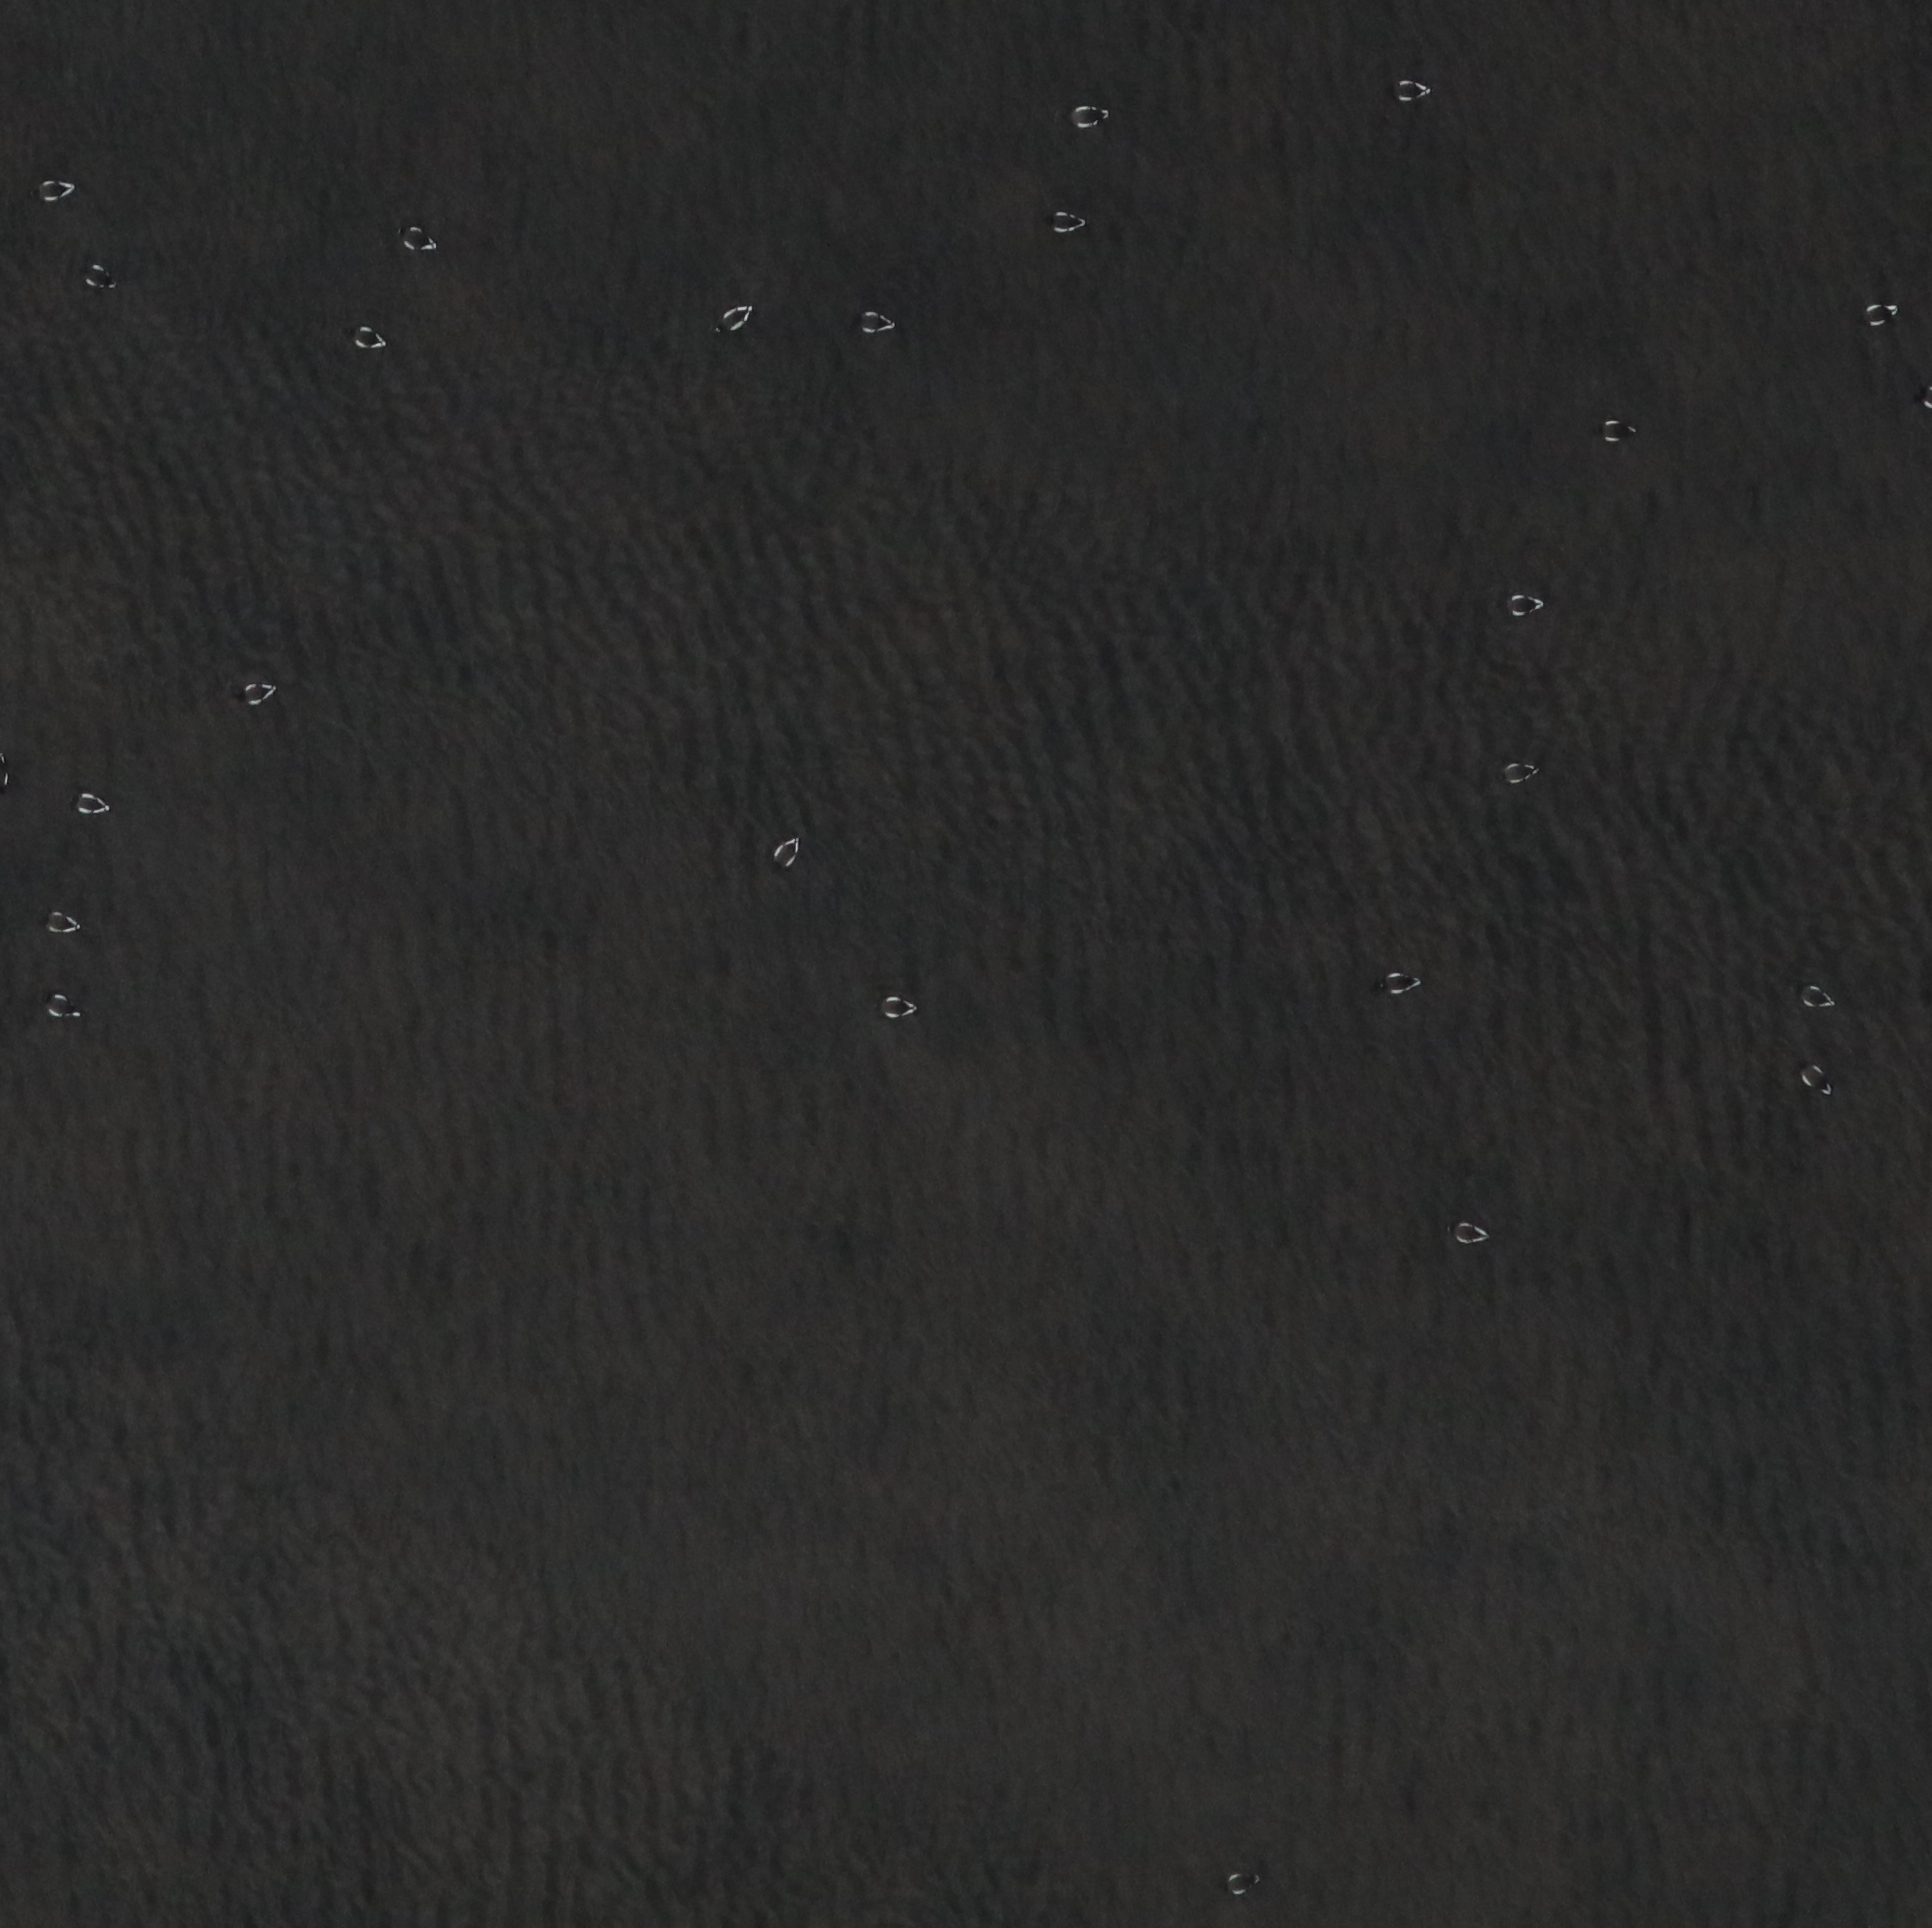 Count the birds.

25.